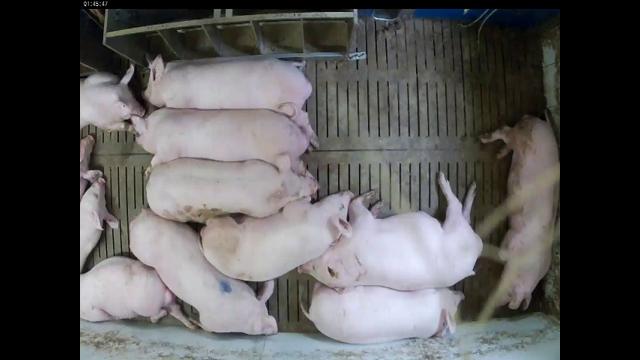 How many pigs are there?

12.